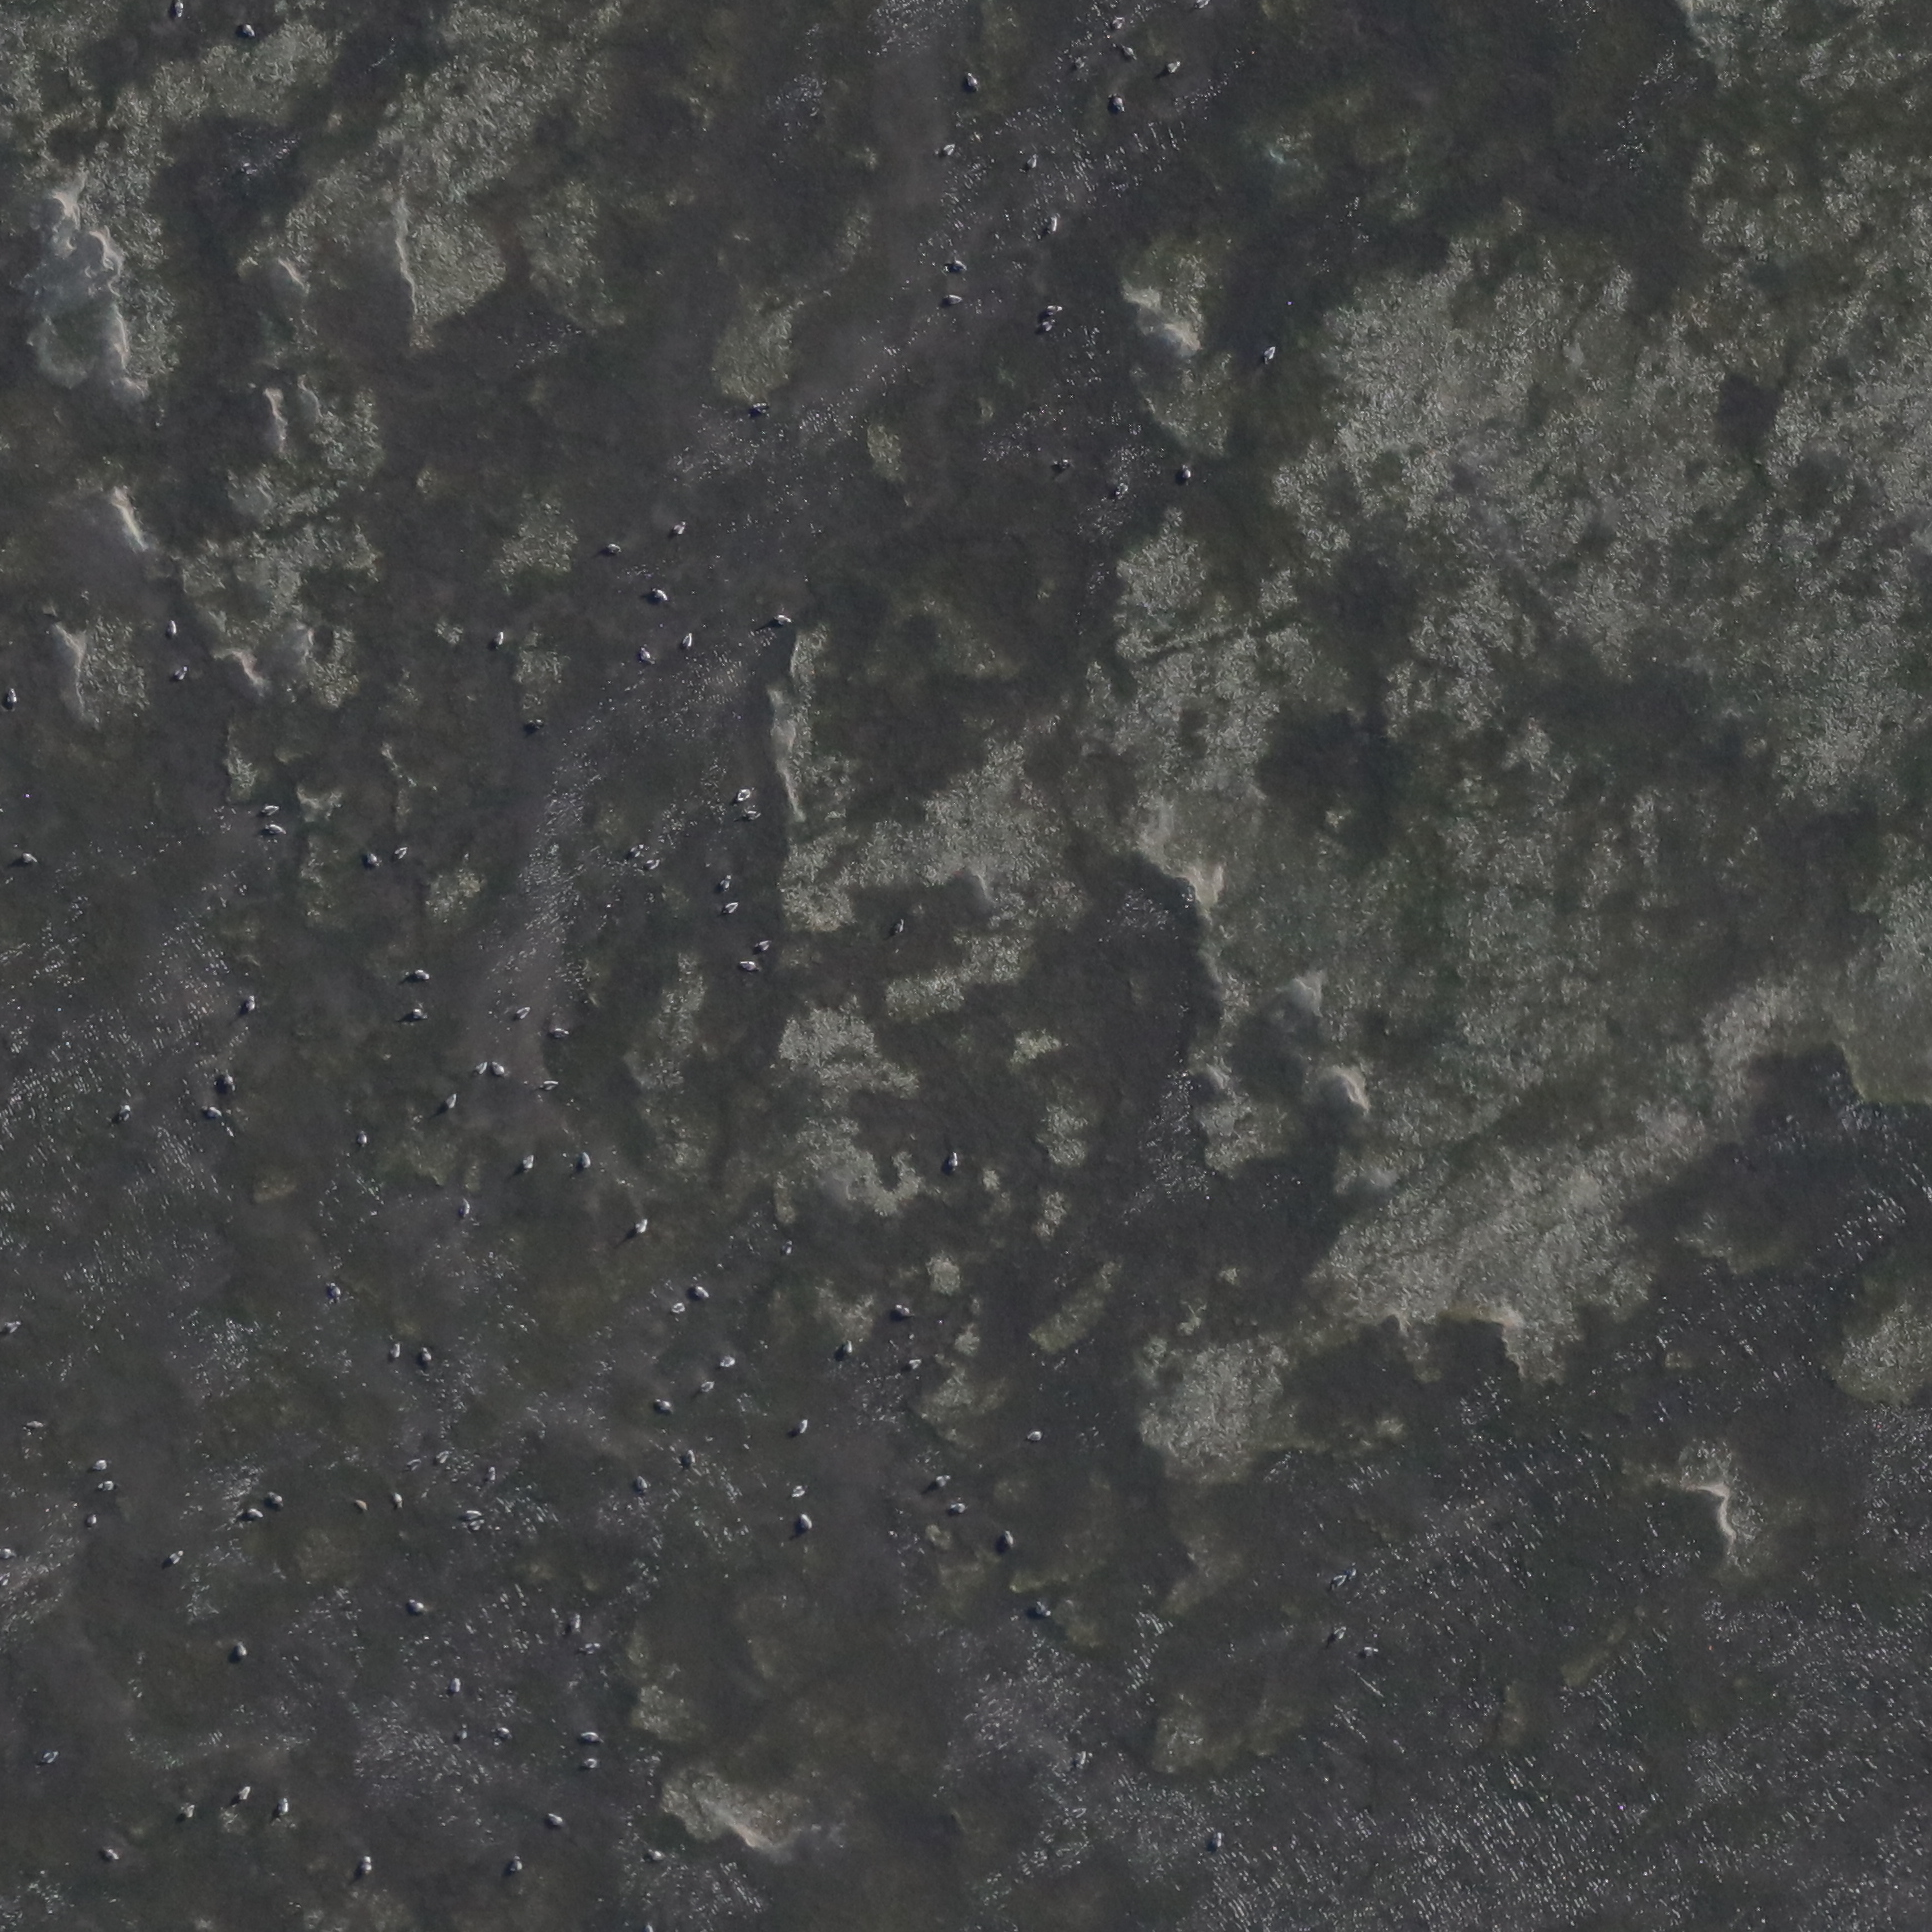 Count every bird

126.